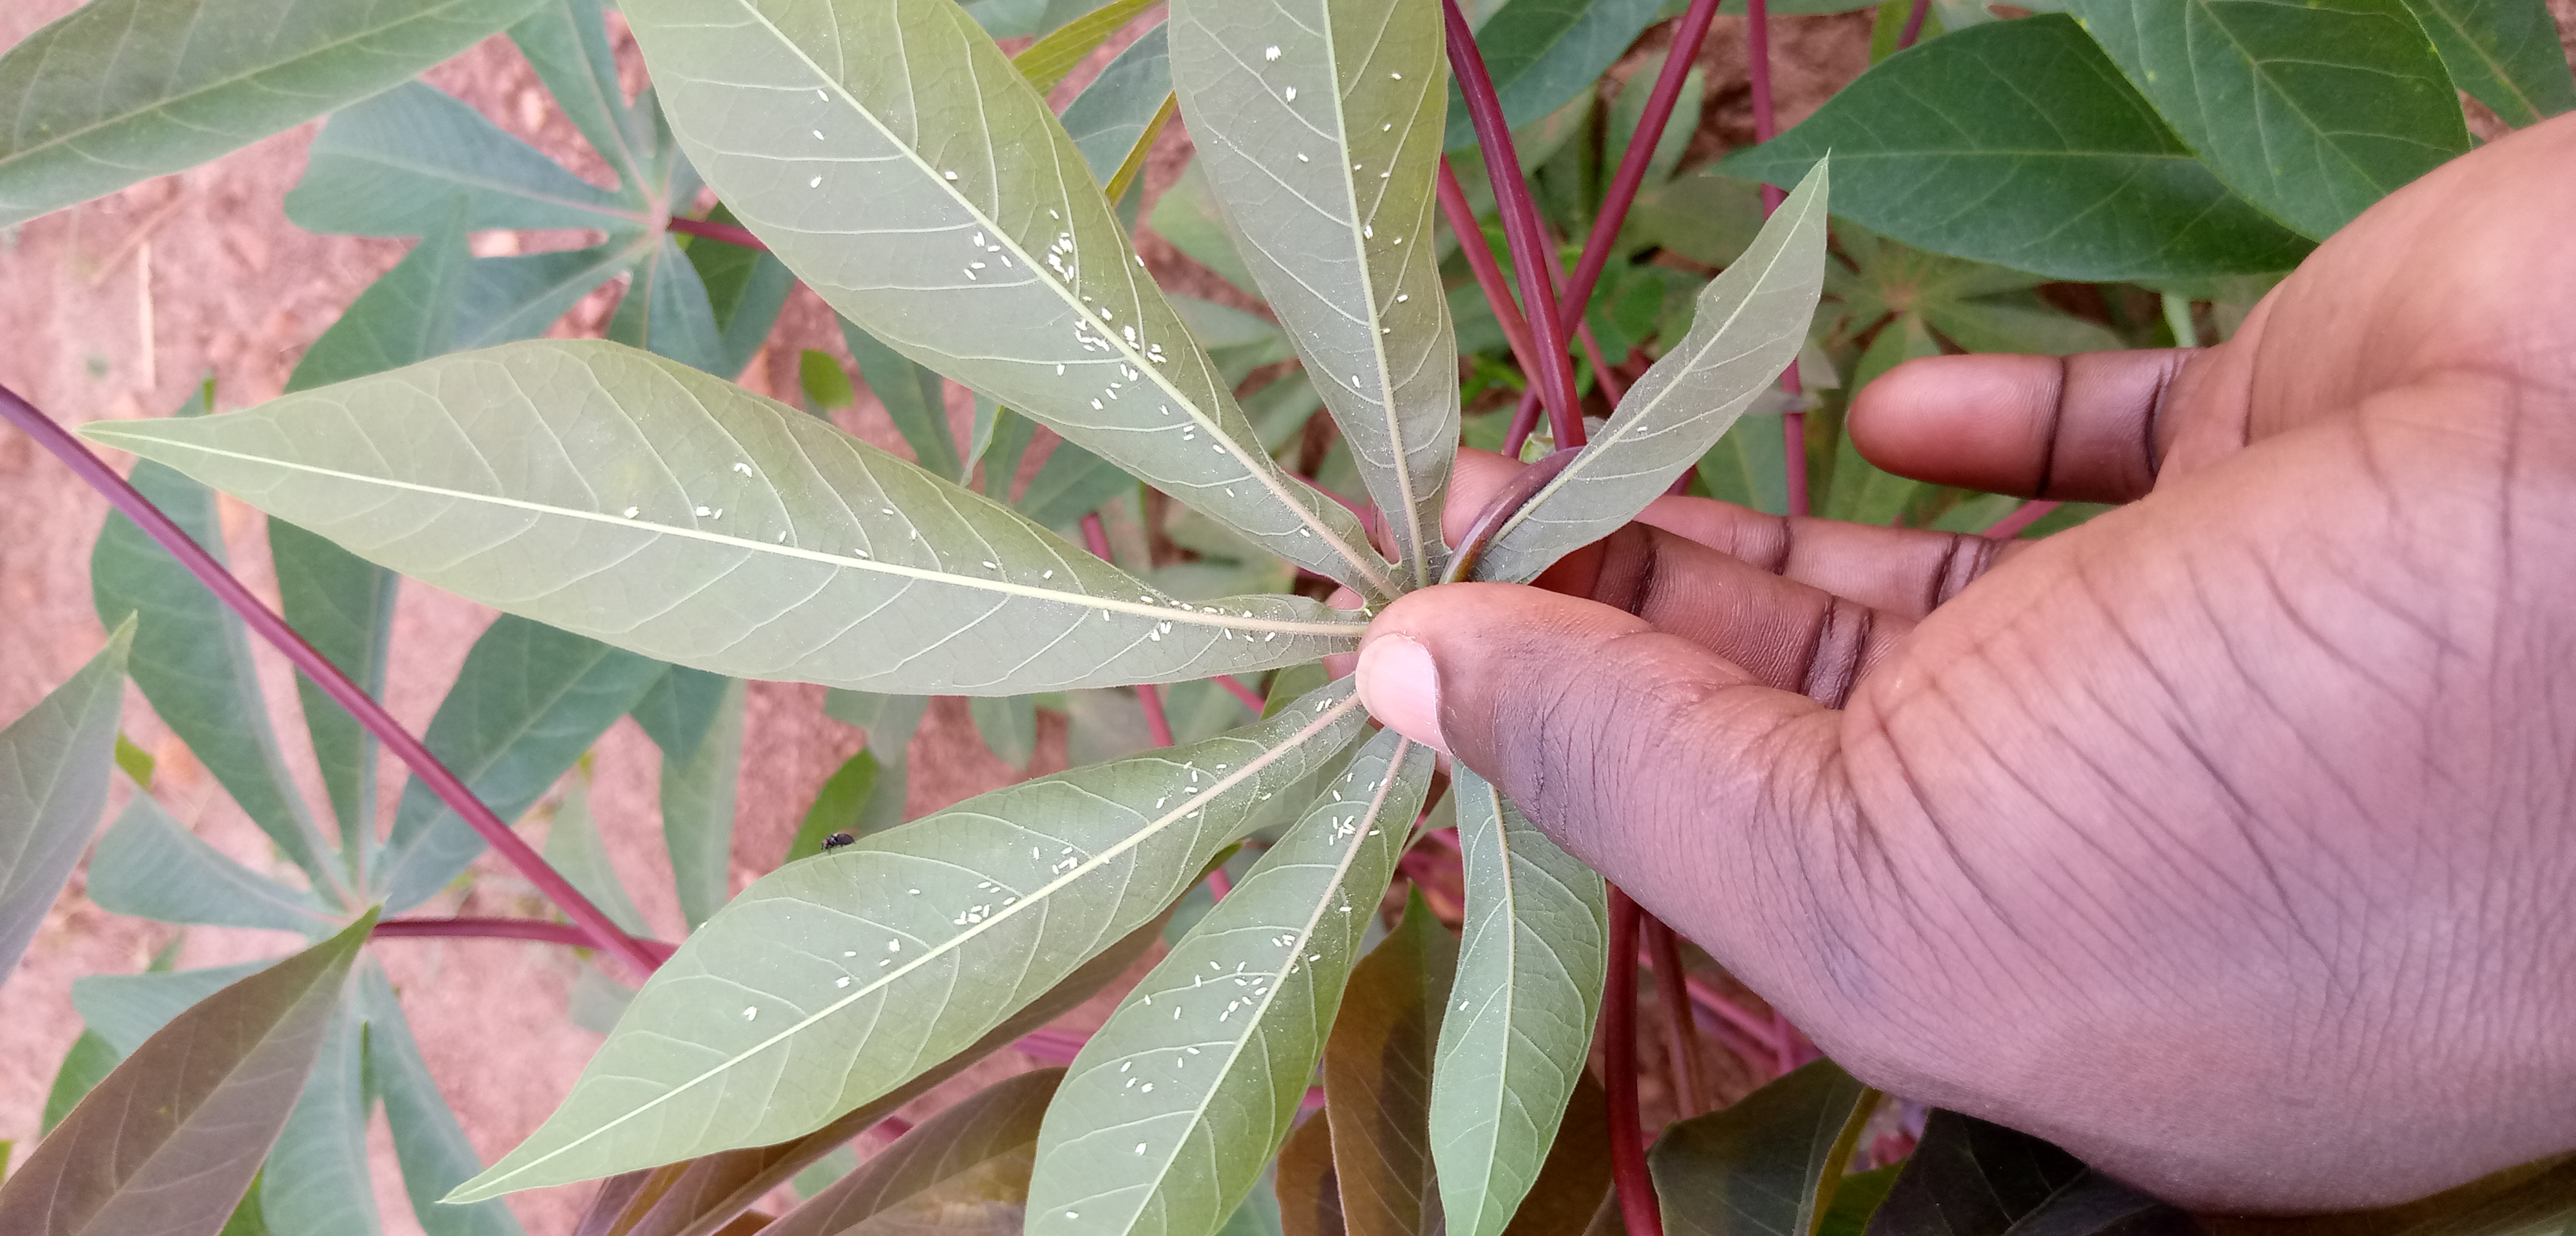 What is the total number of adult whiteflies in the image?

156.